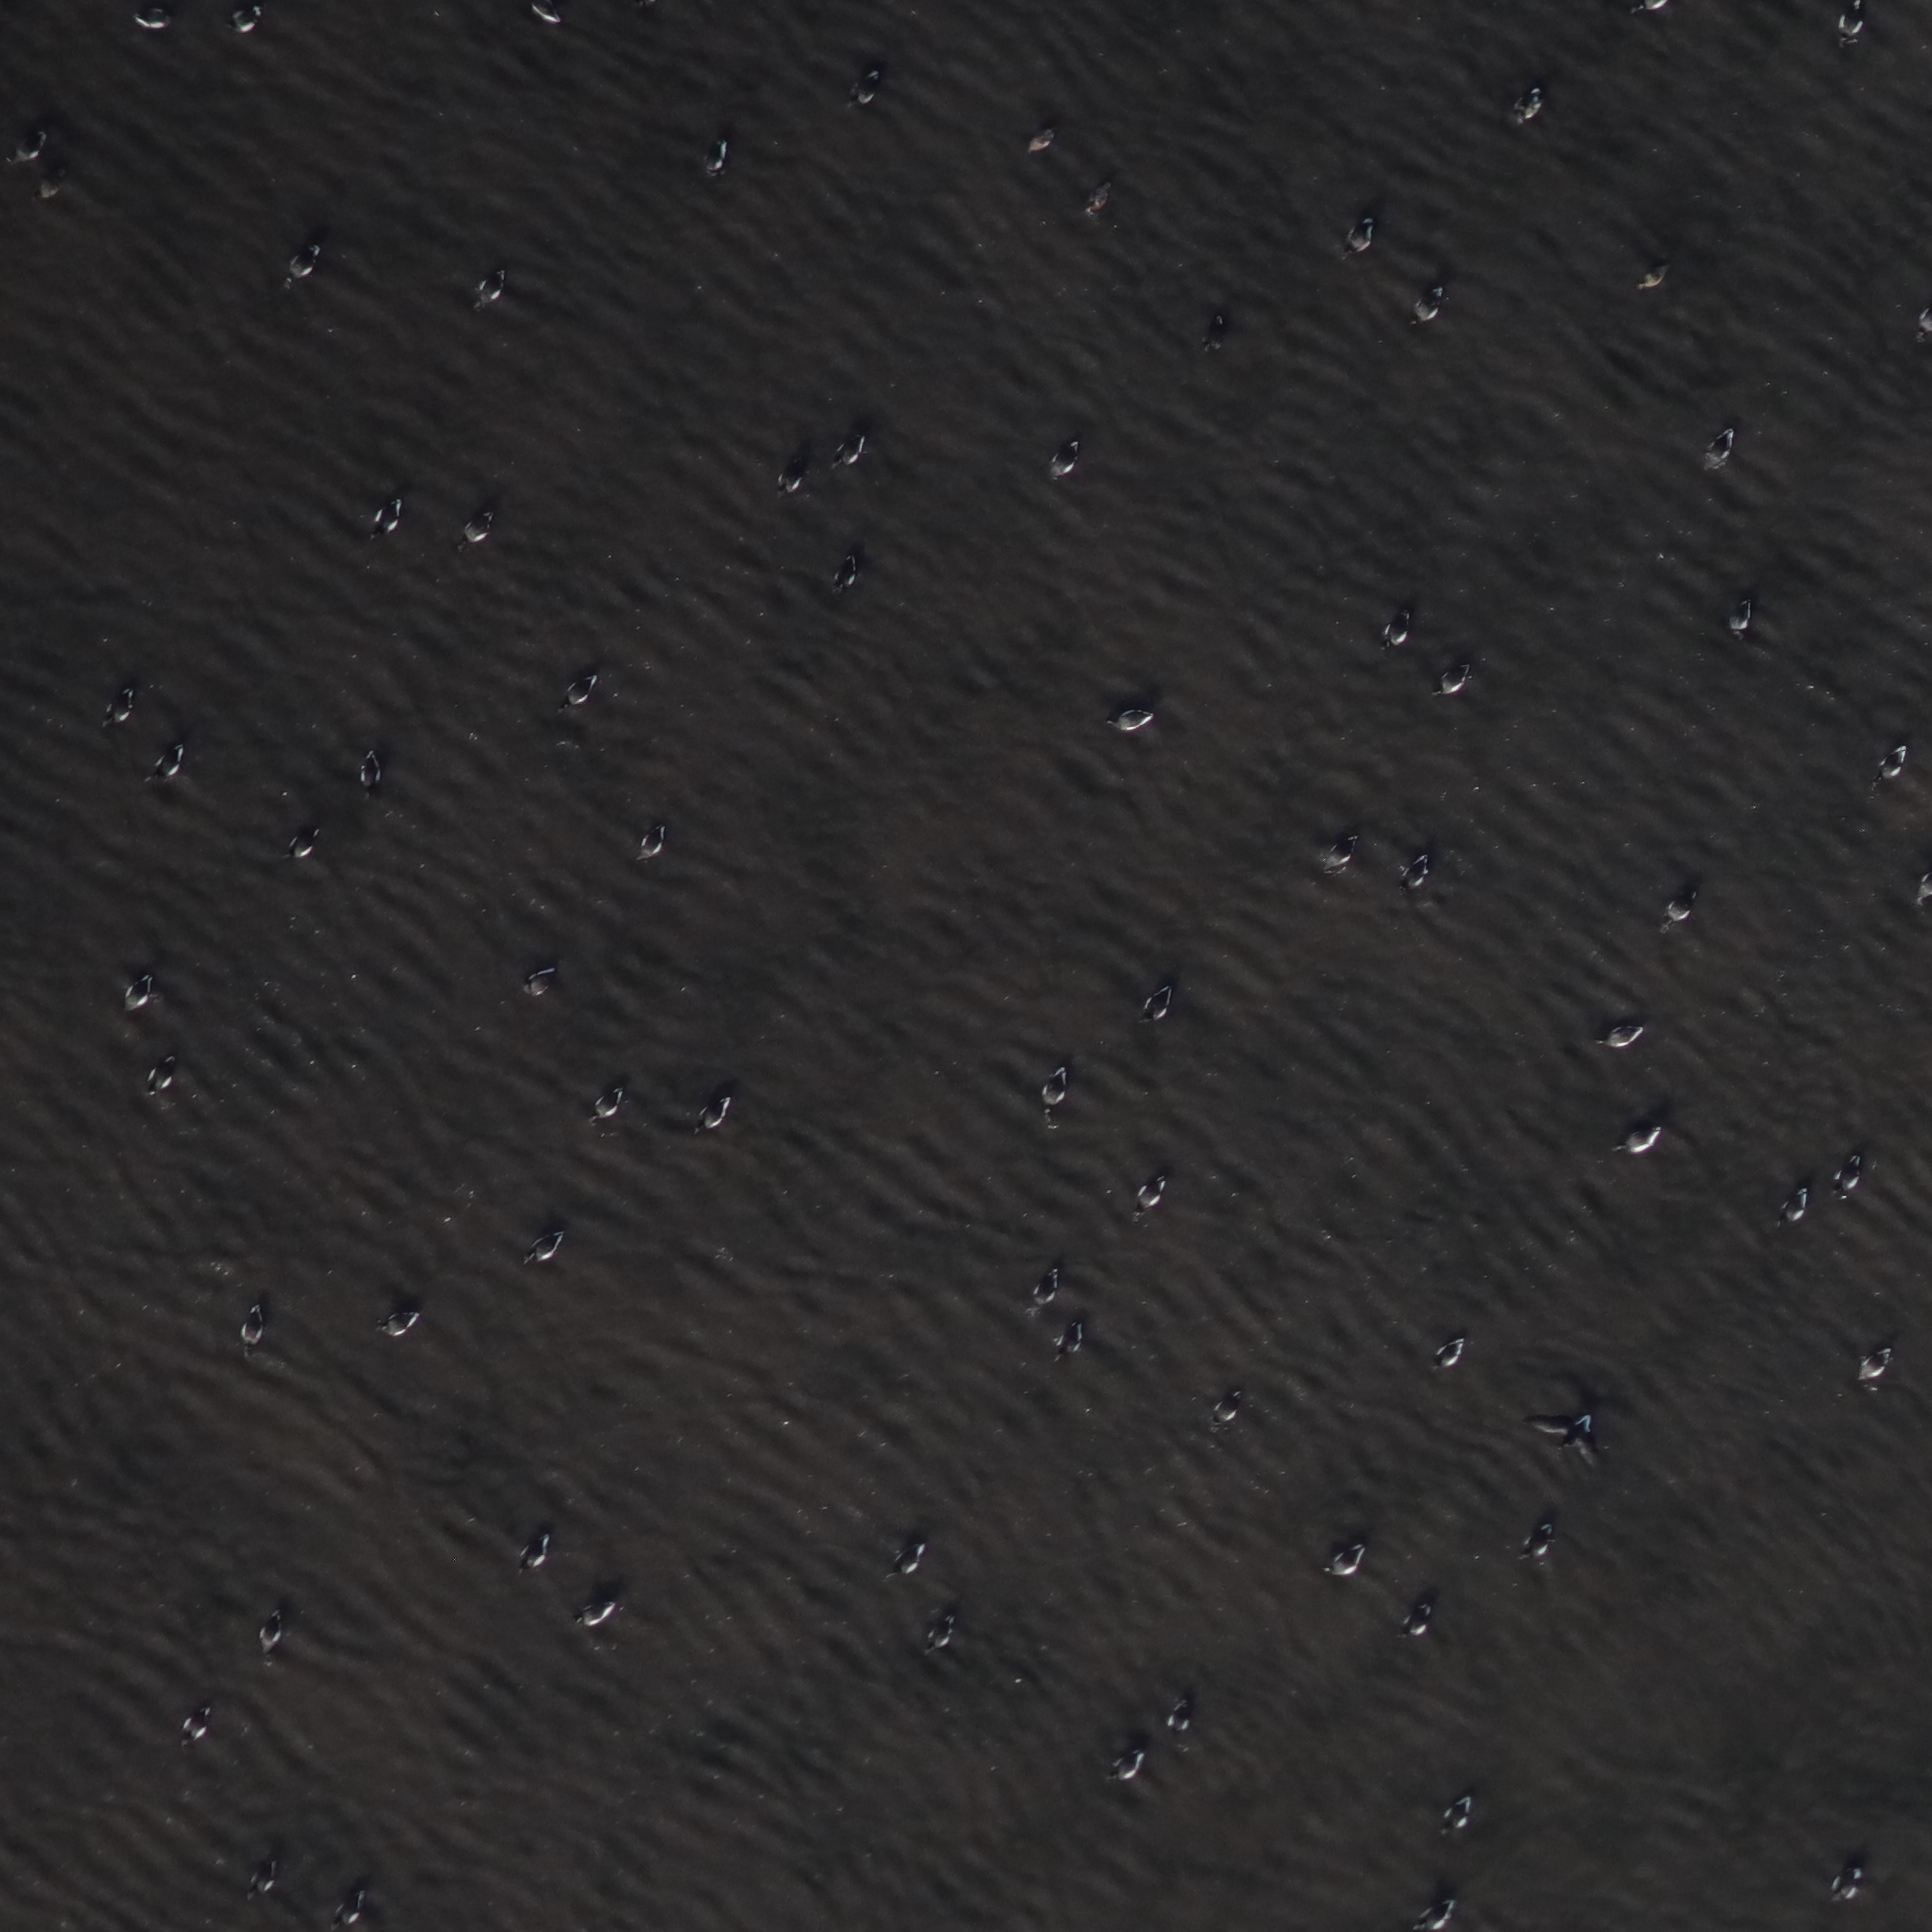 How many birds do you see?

75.